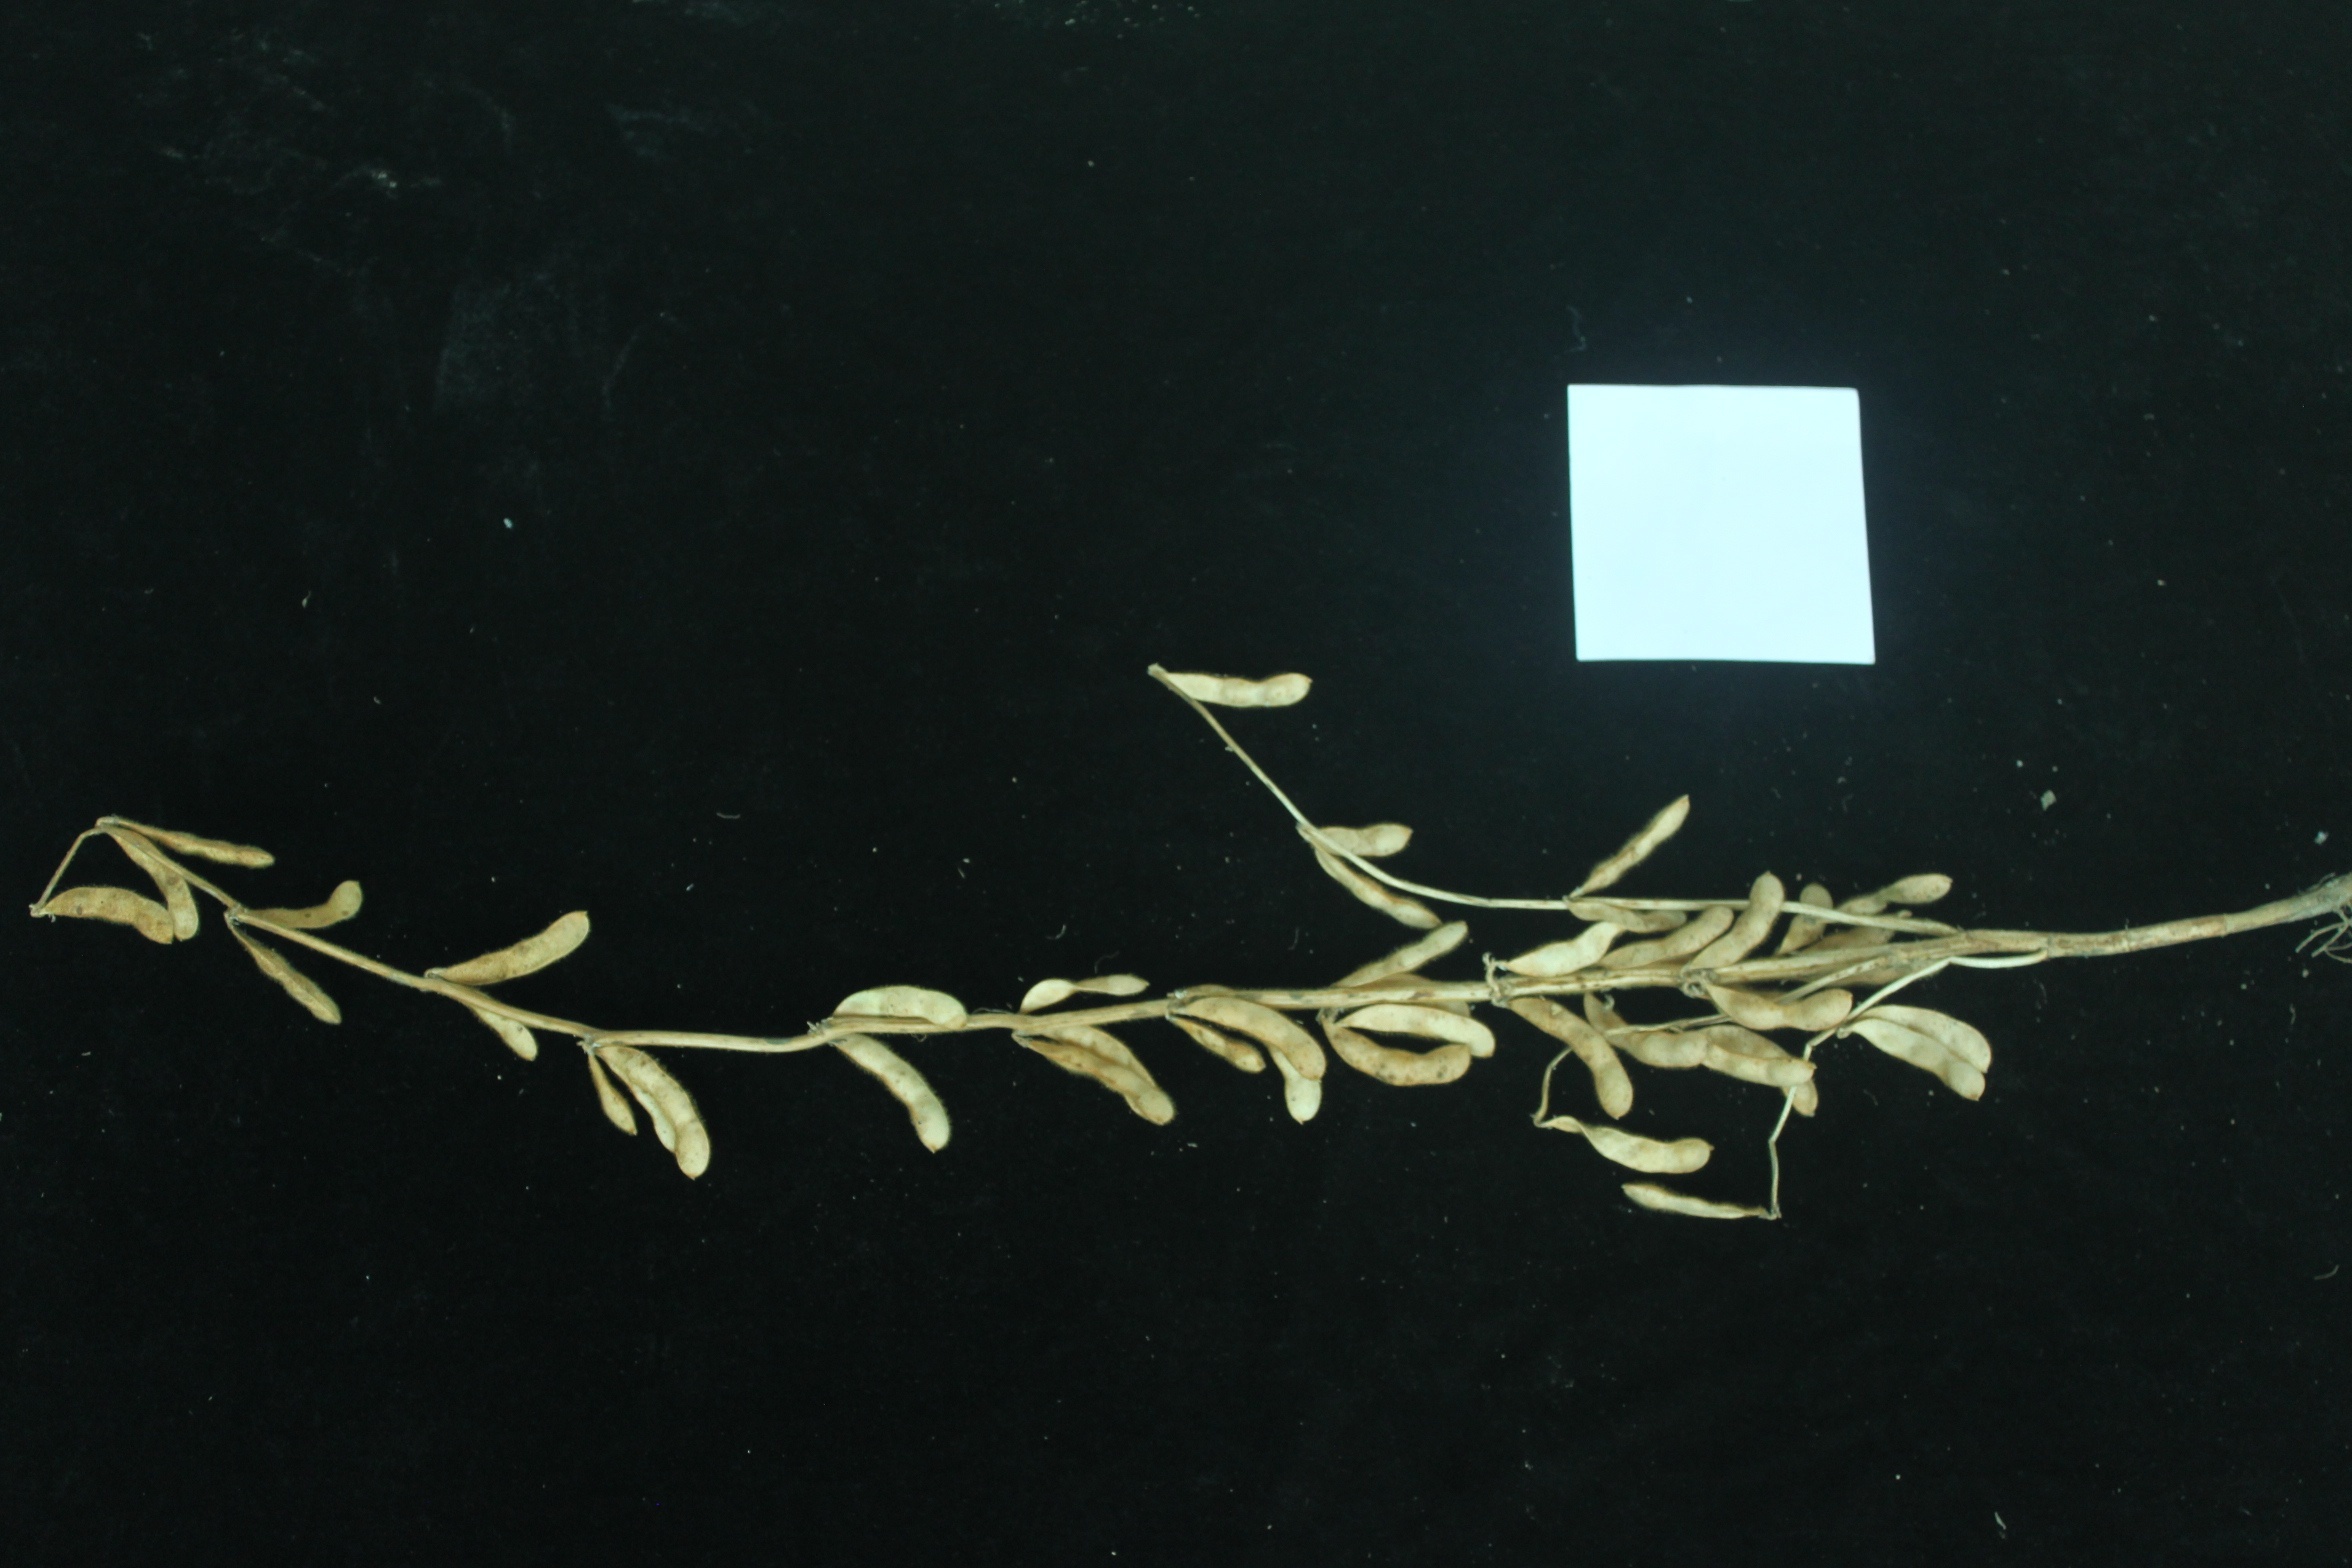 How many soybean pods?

40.